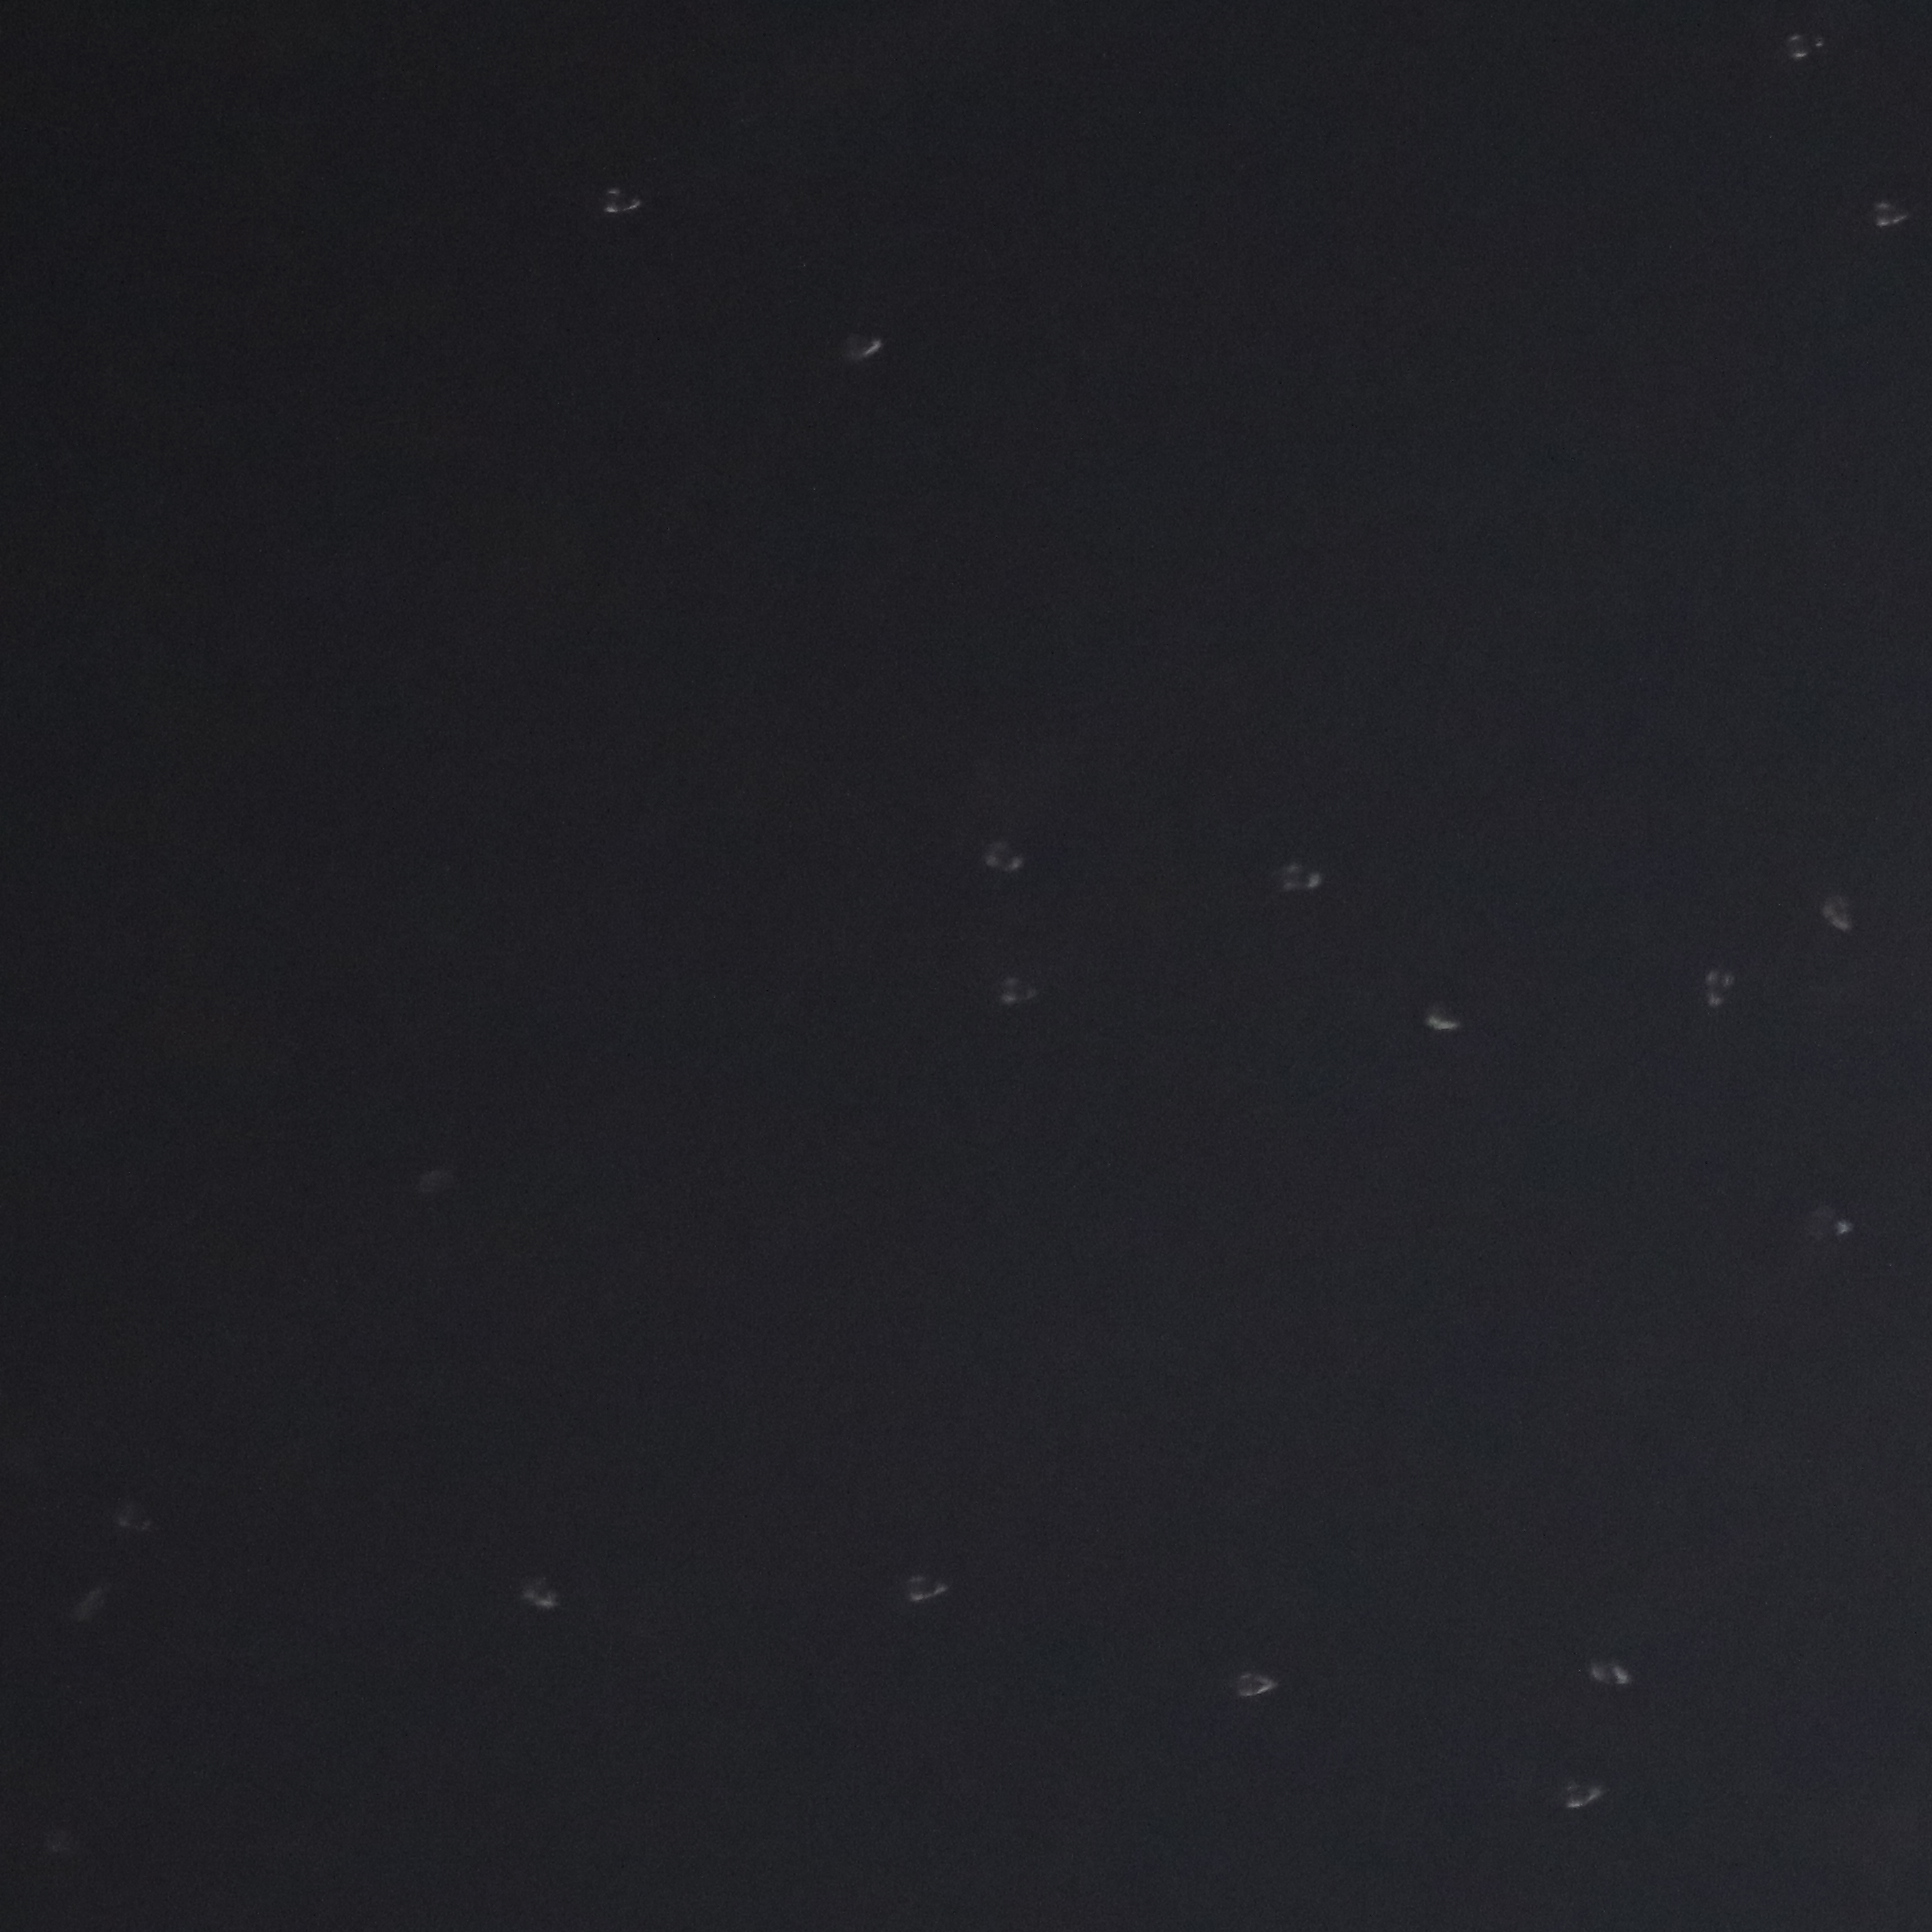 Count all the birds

20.